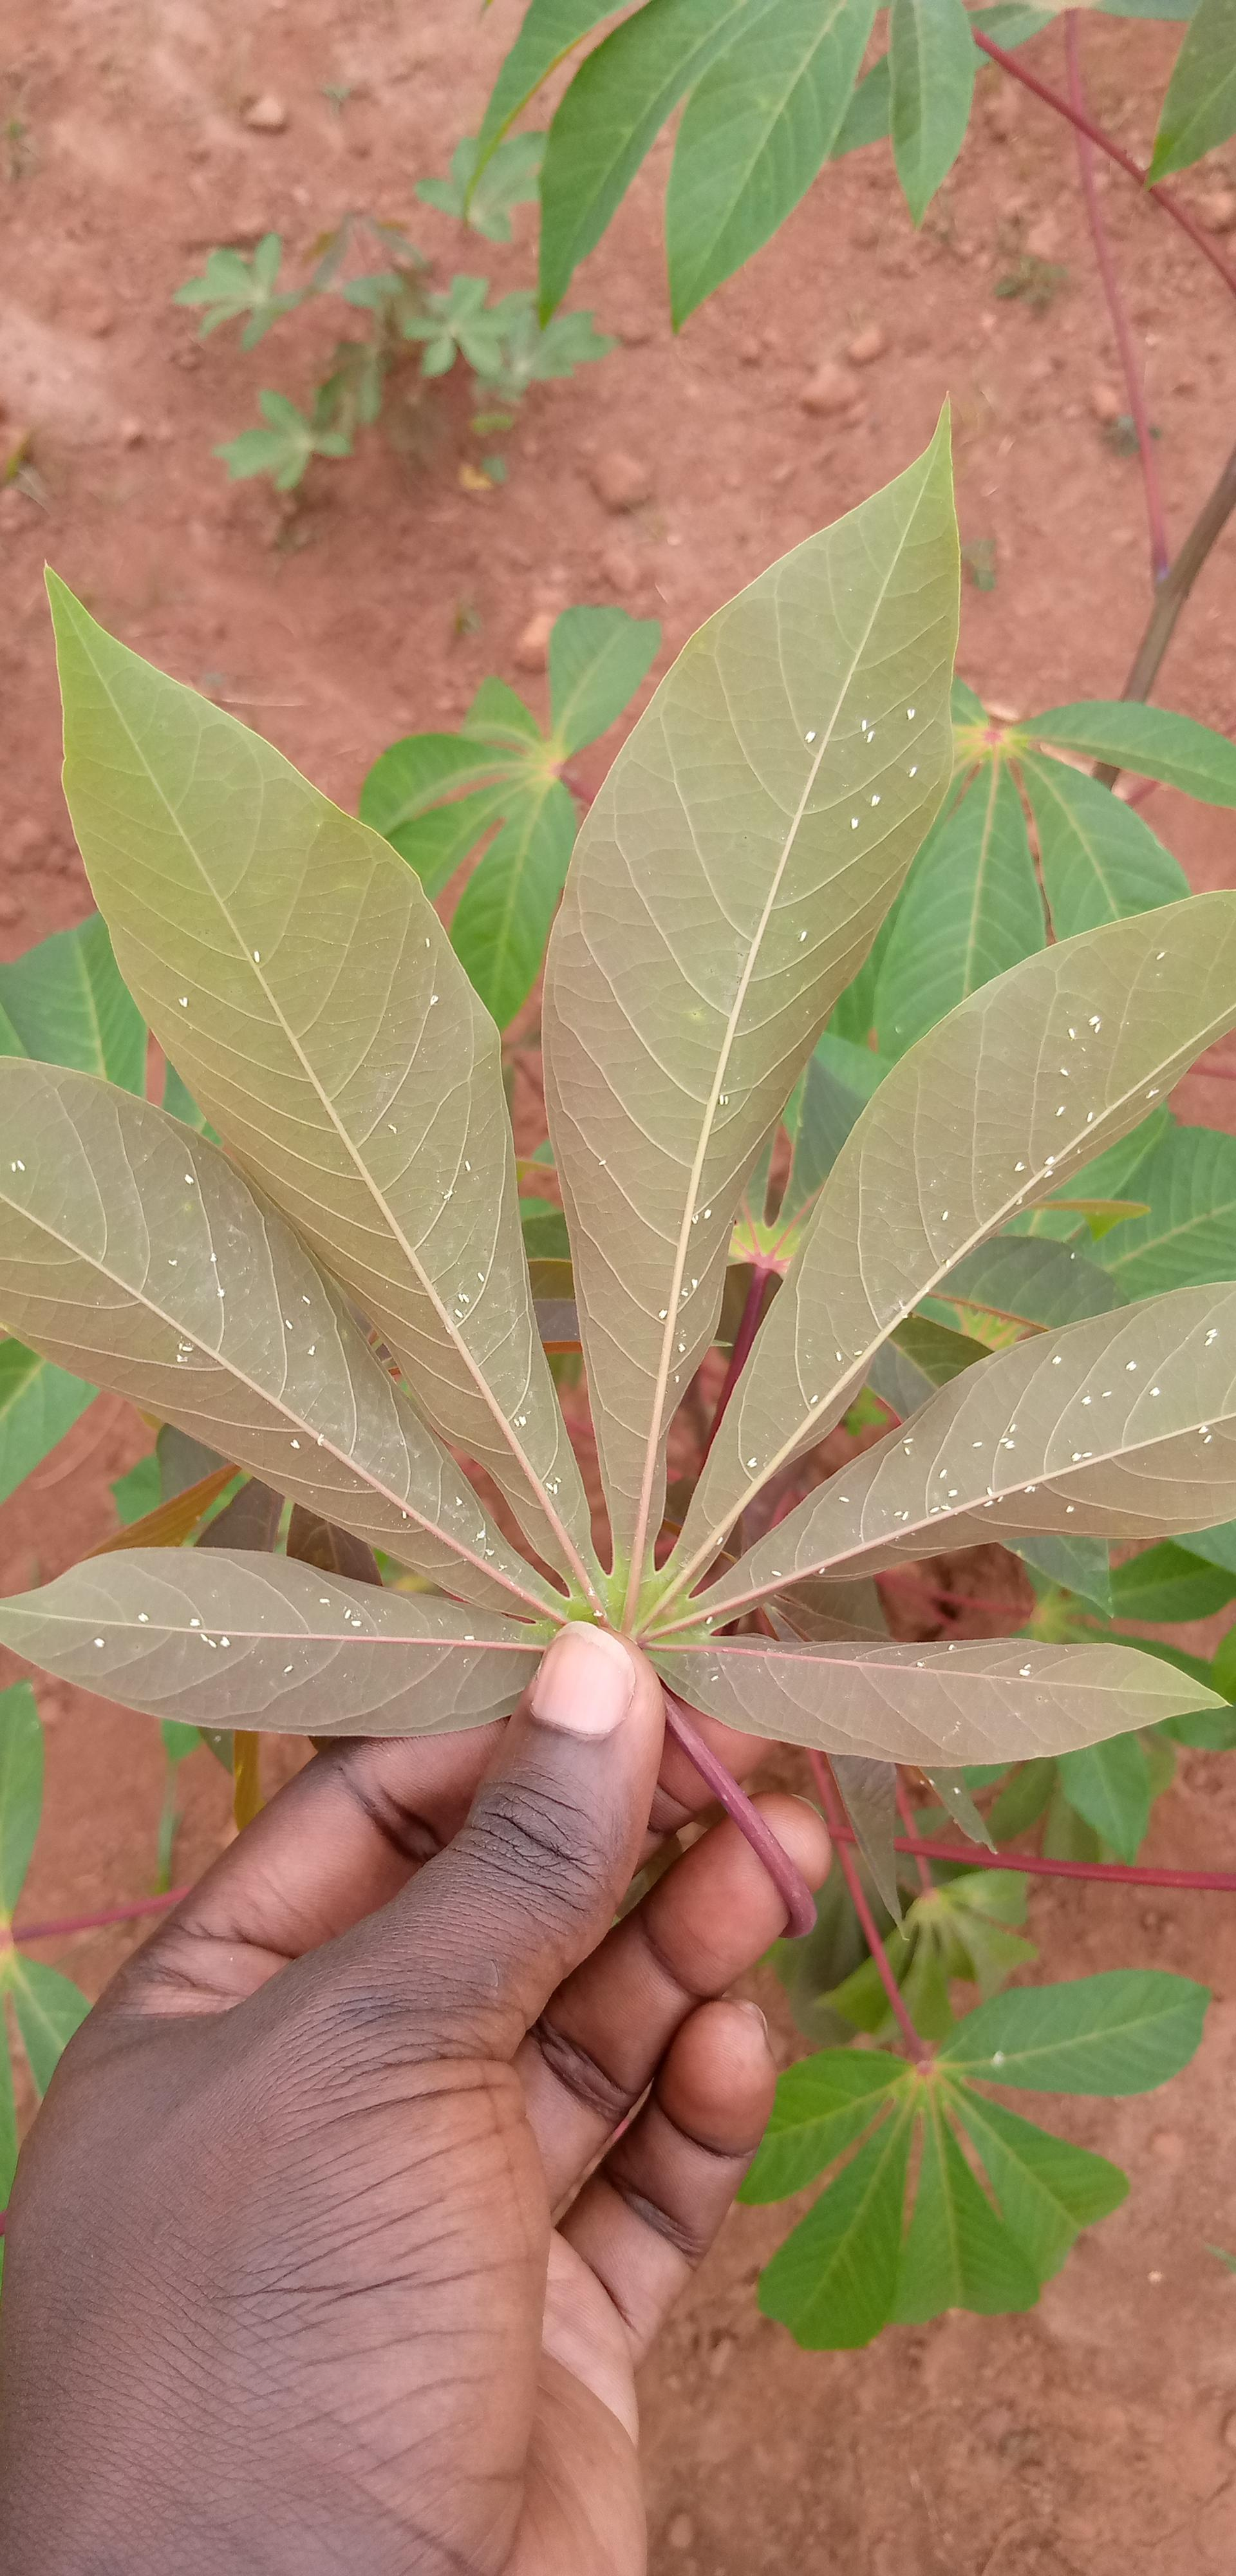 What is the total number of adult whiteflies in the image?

140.